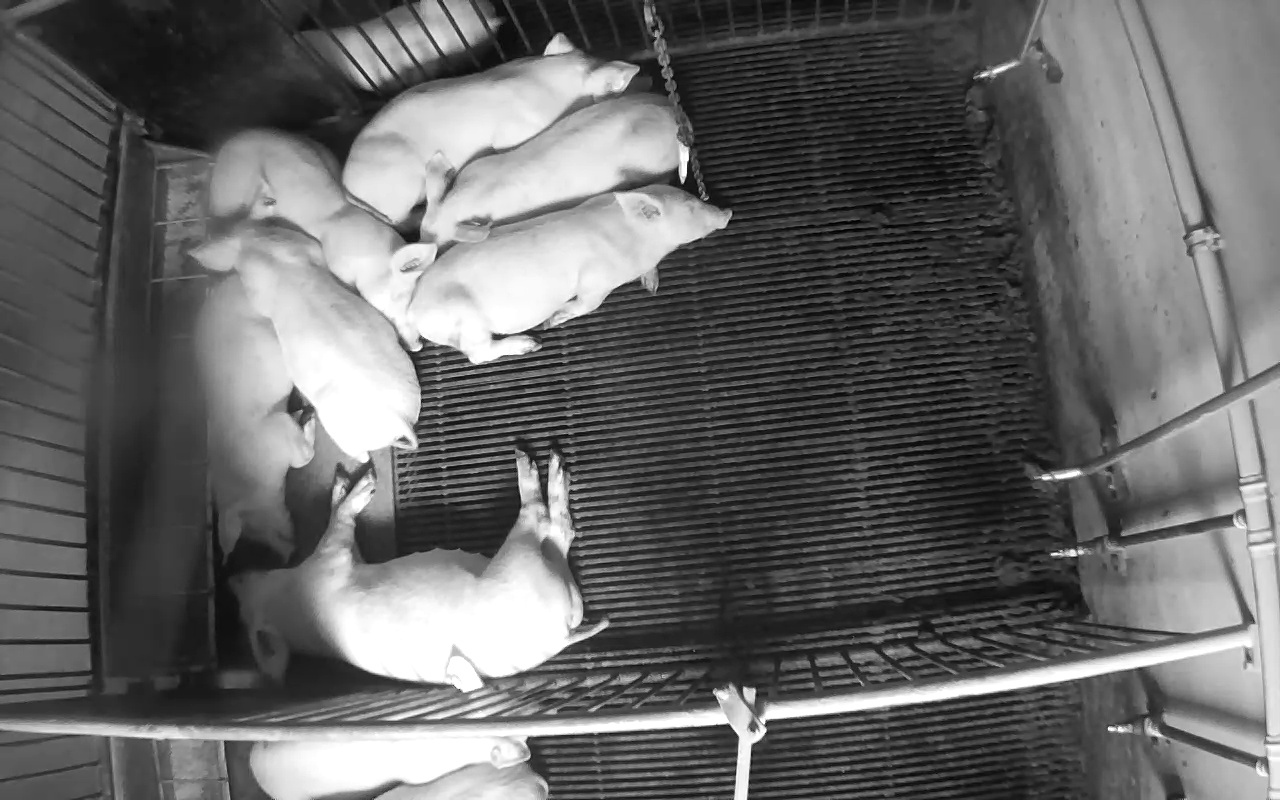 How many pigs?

10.